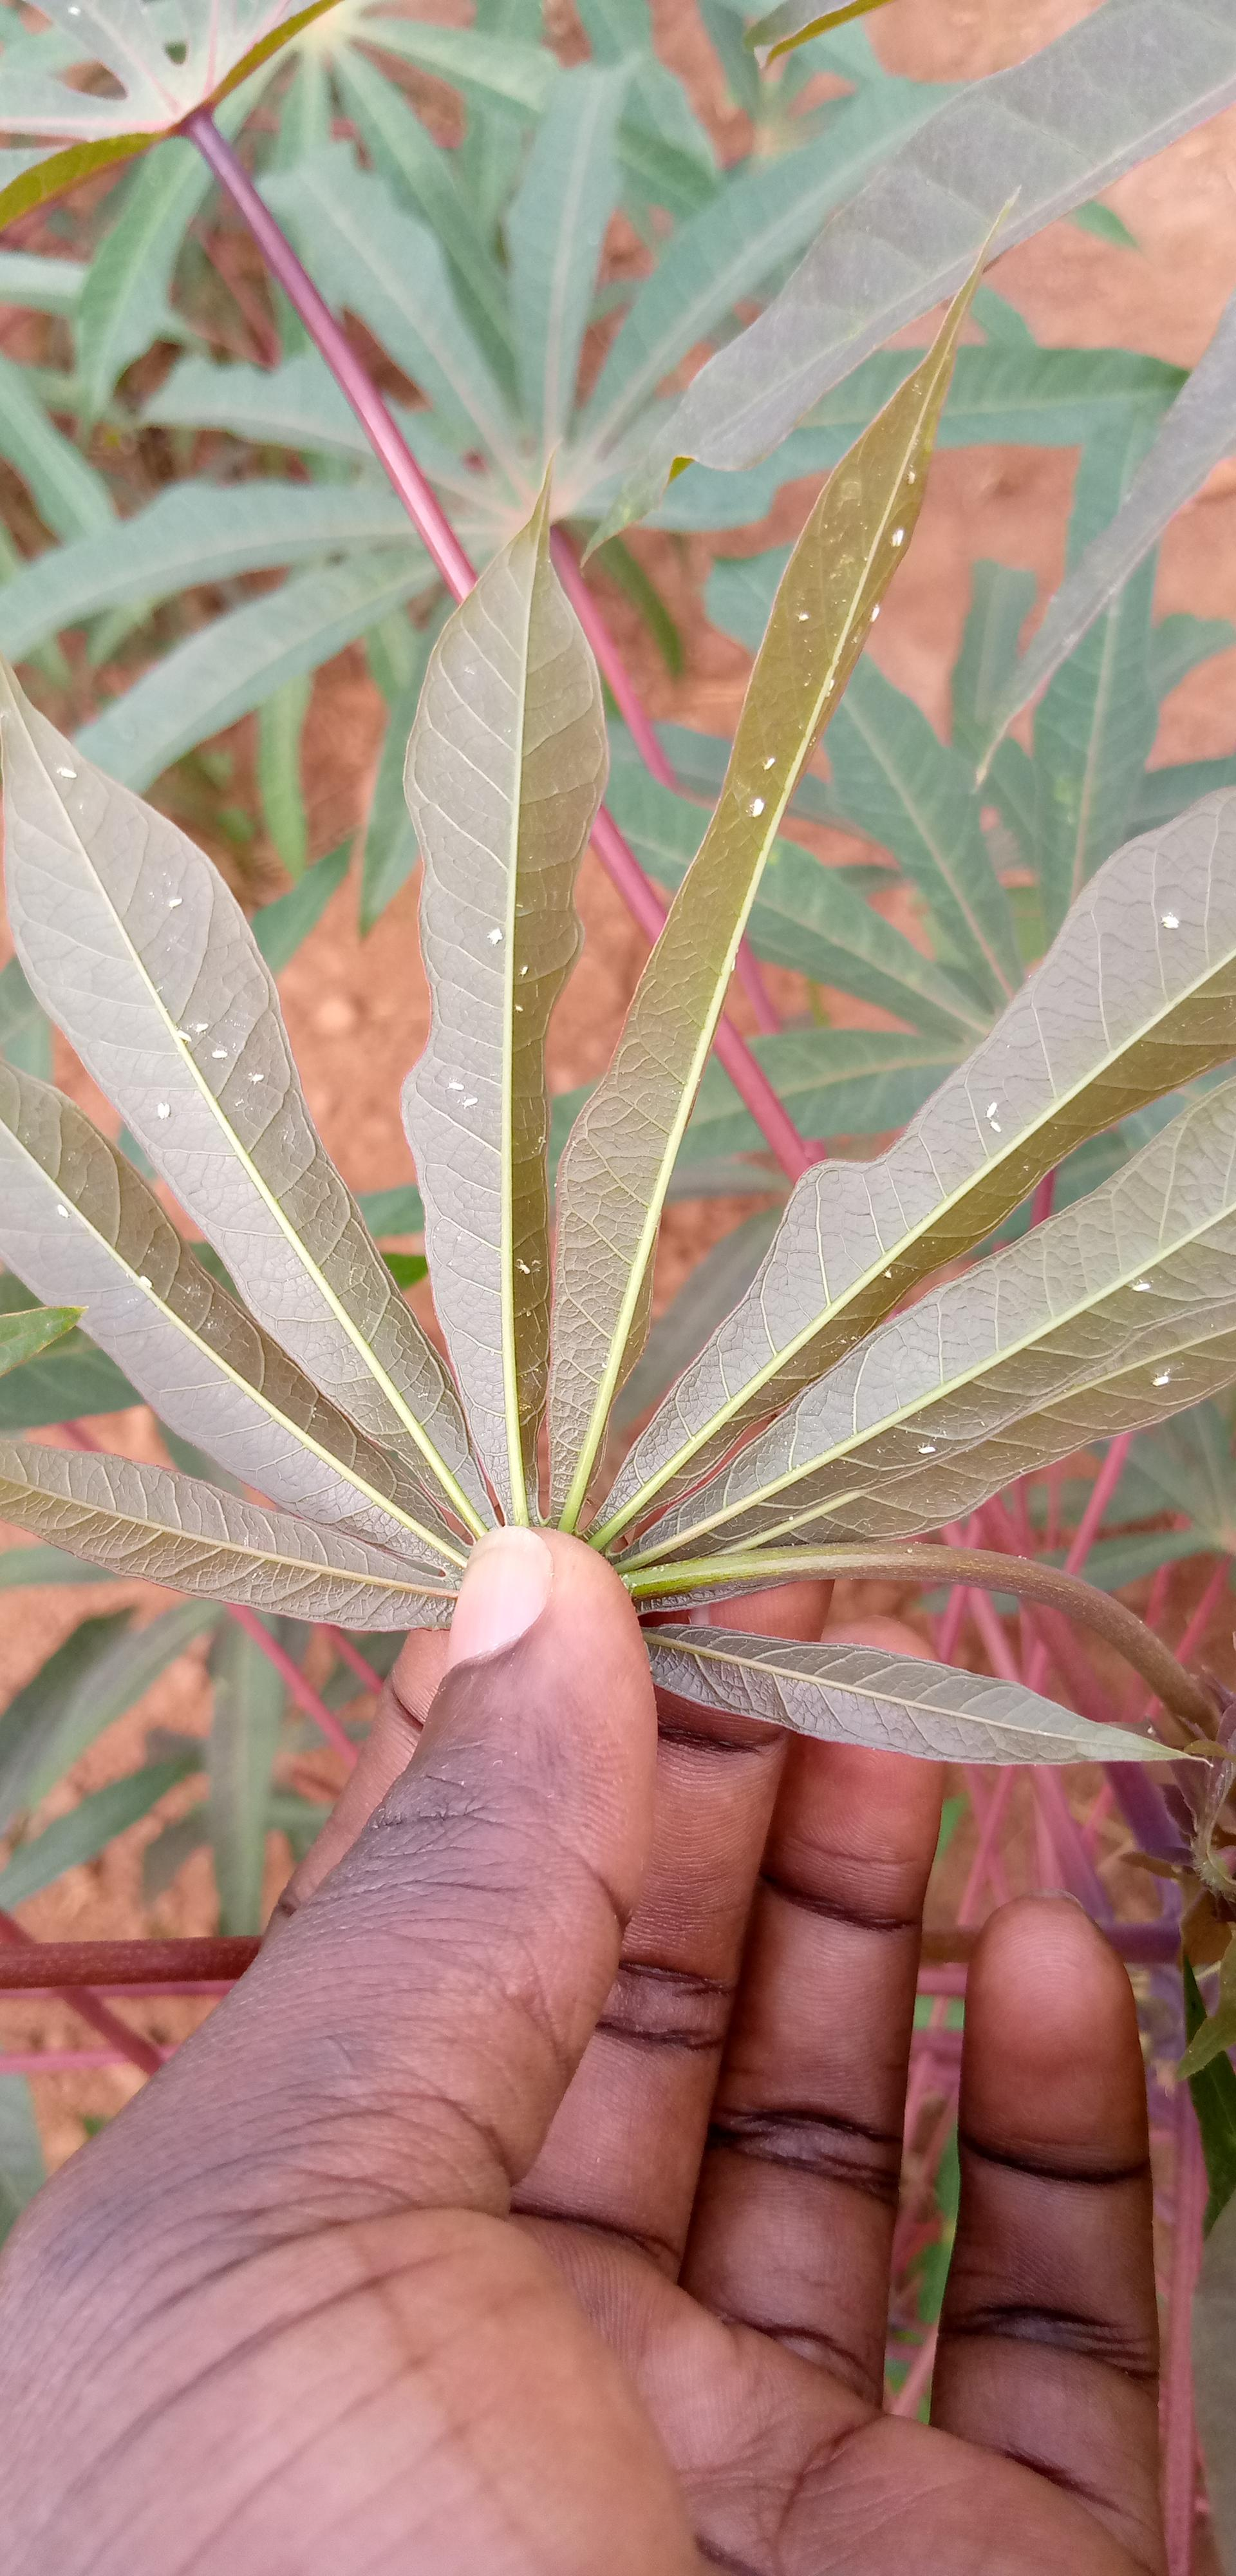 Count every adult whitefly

31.